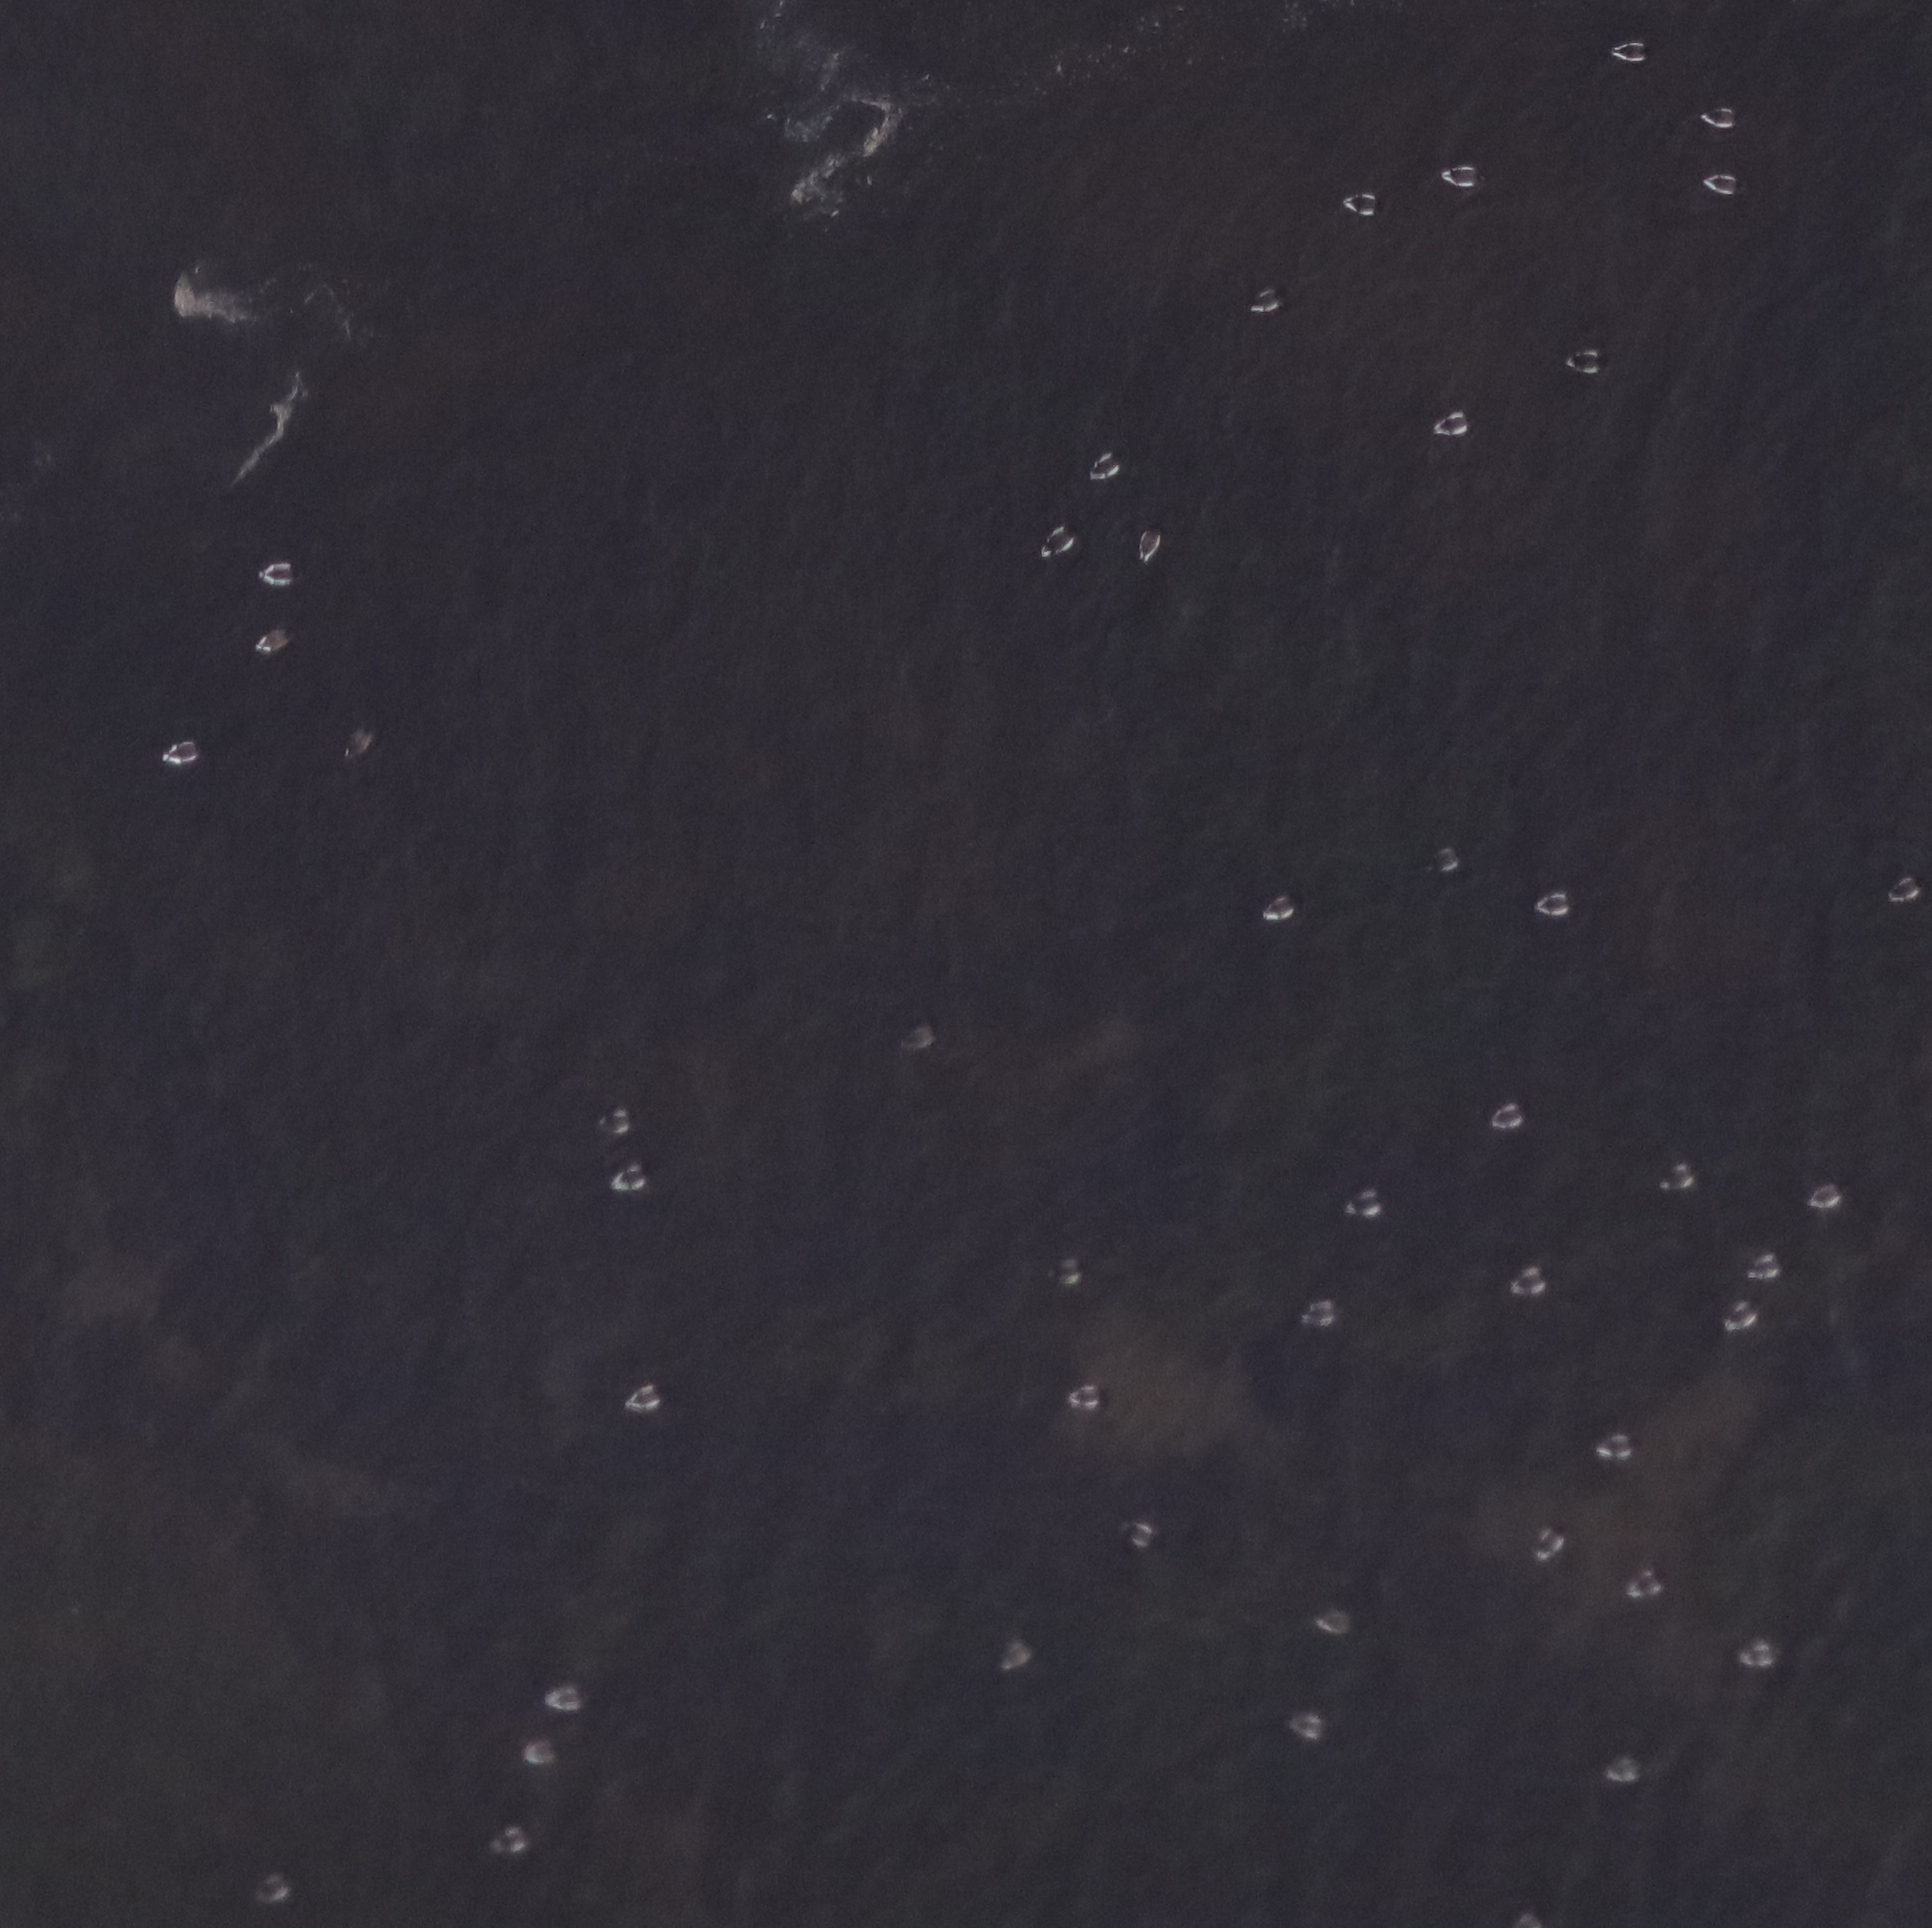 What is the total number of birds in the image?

47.